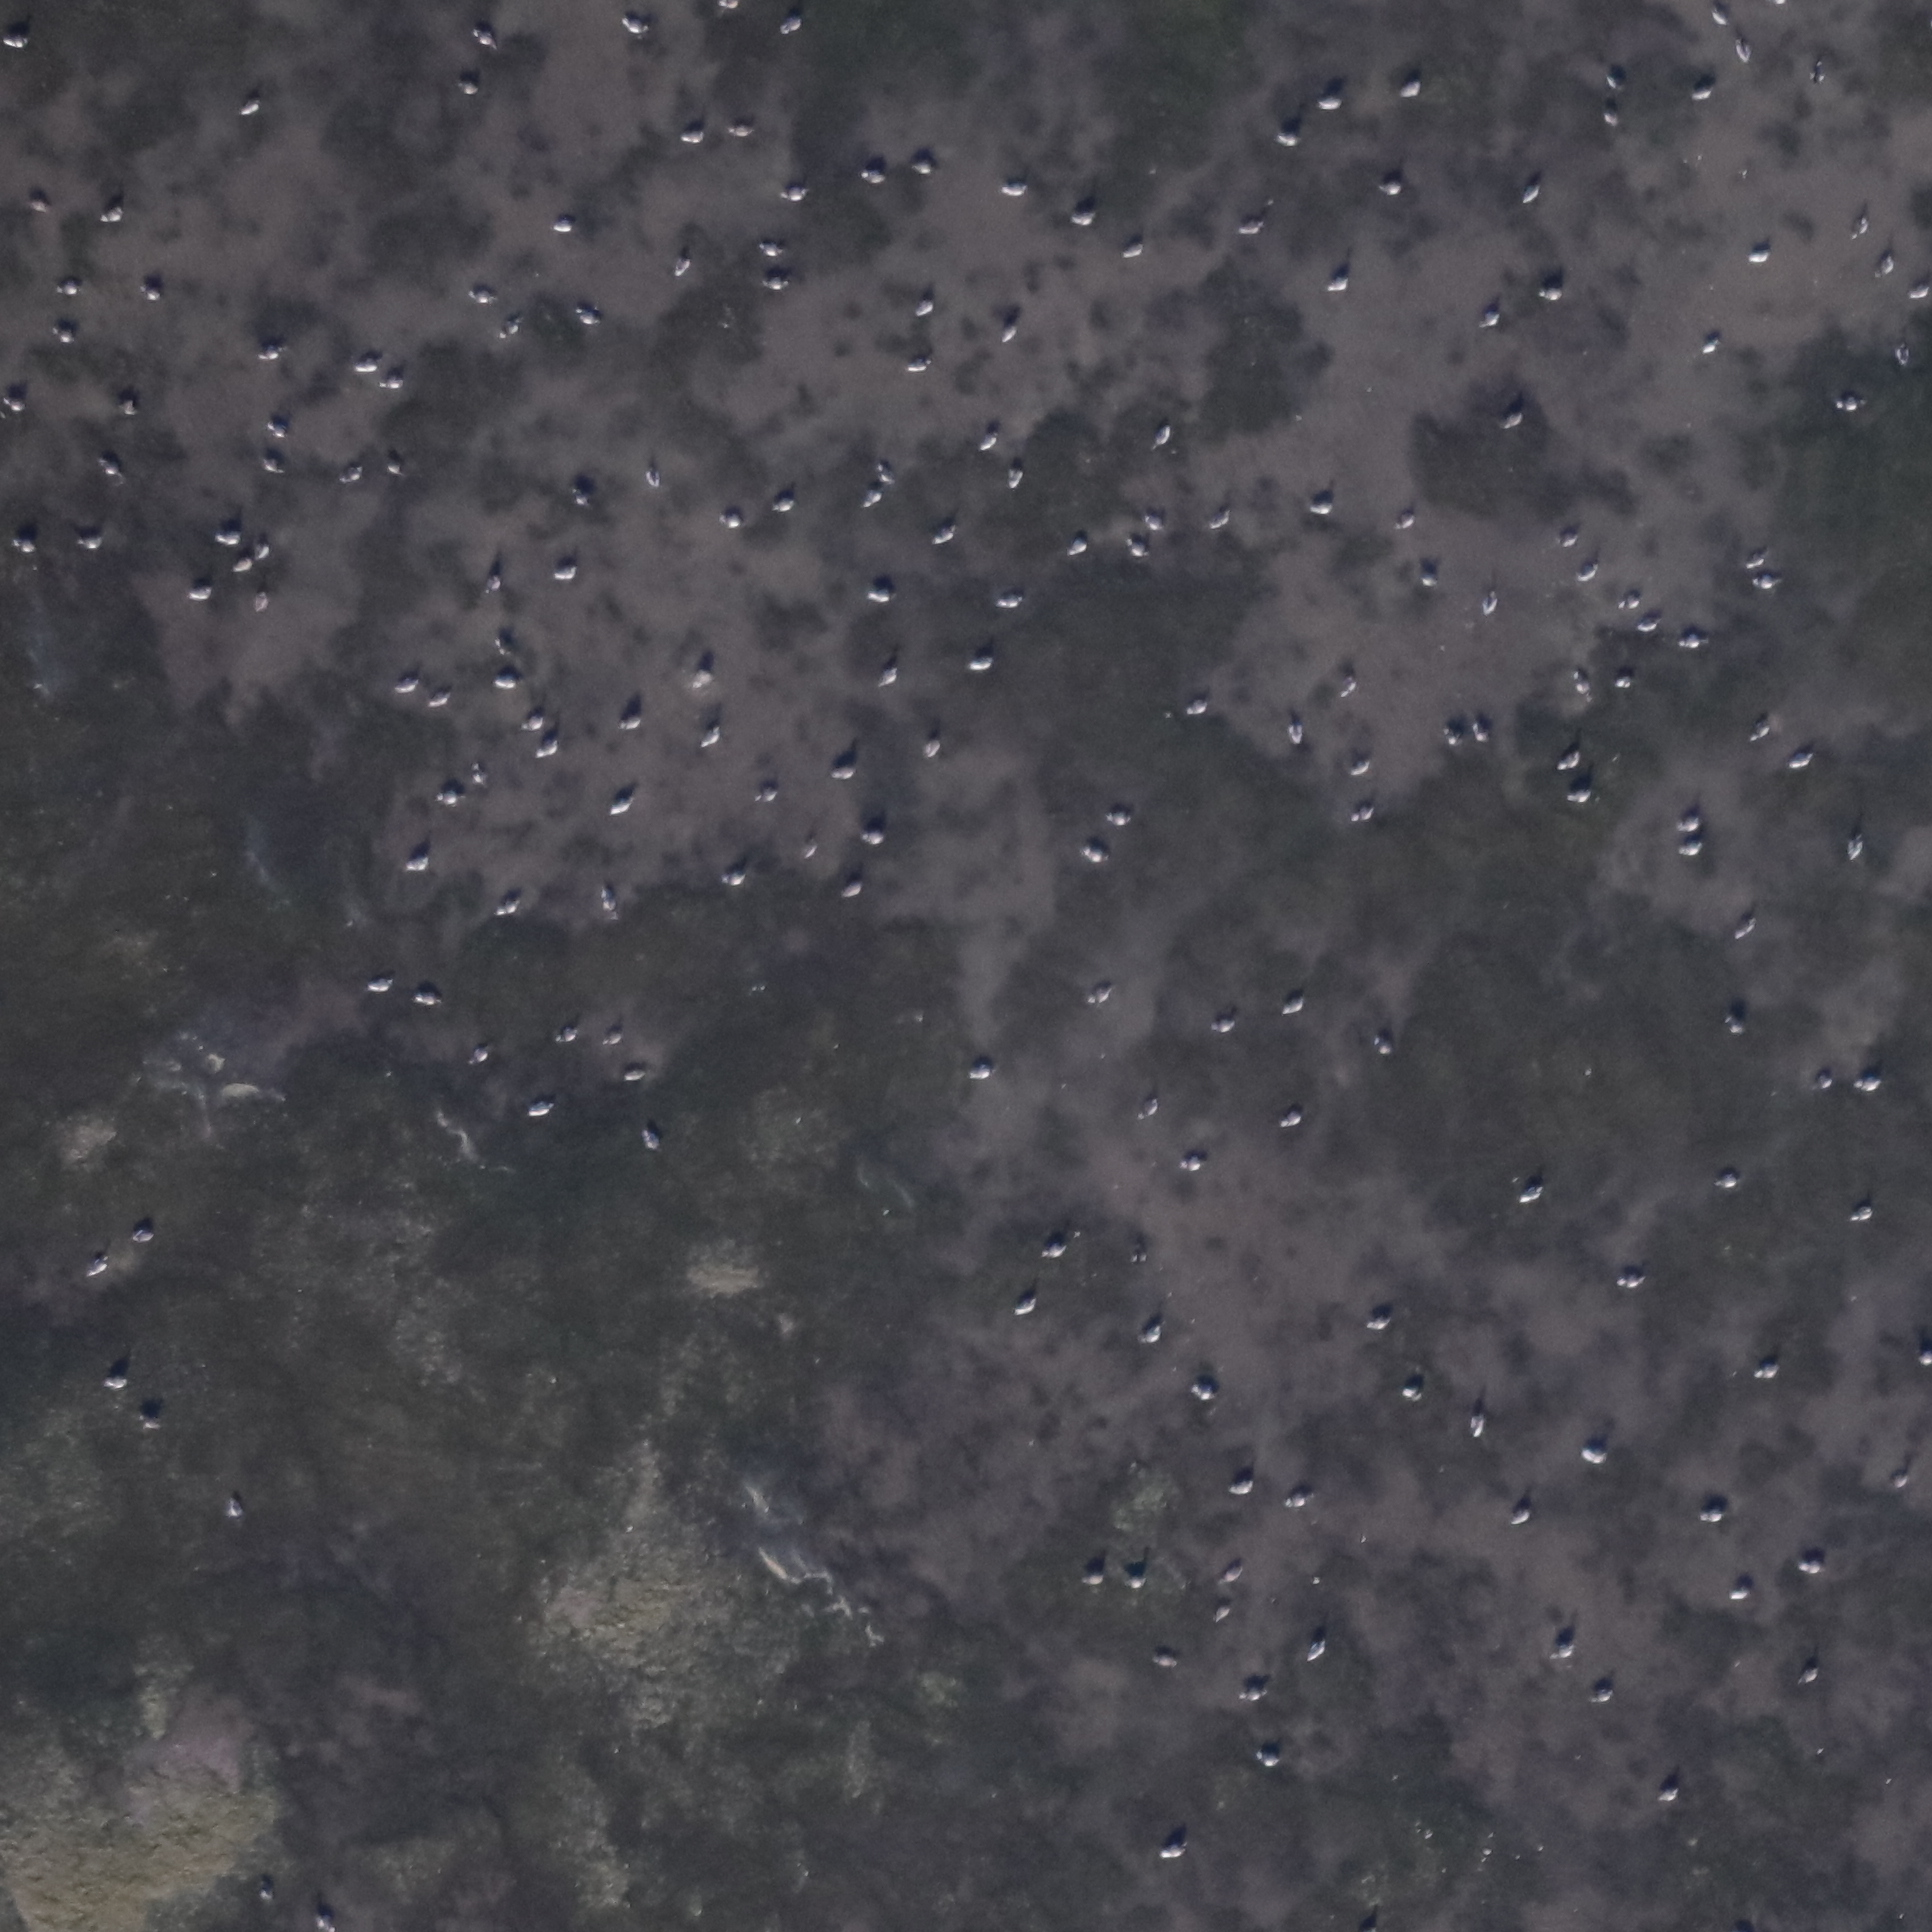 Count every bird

204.